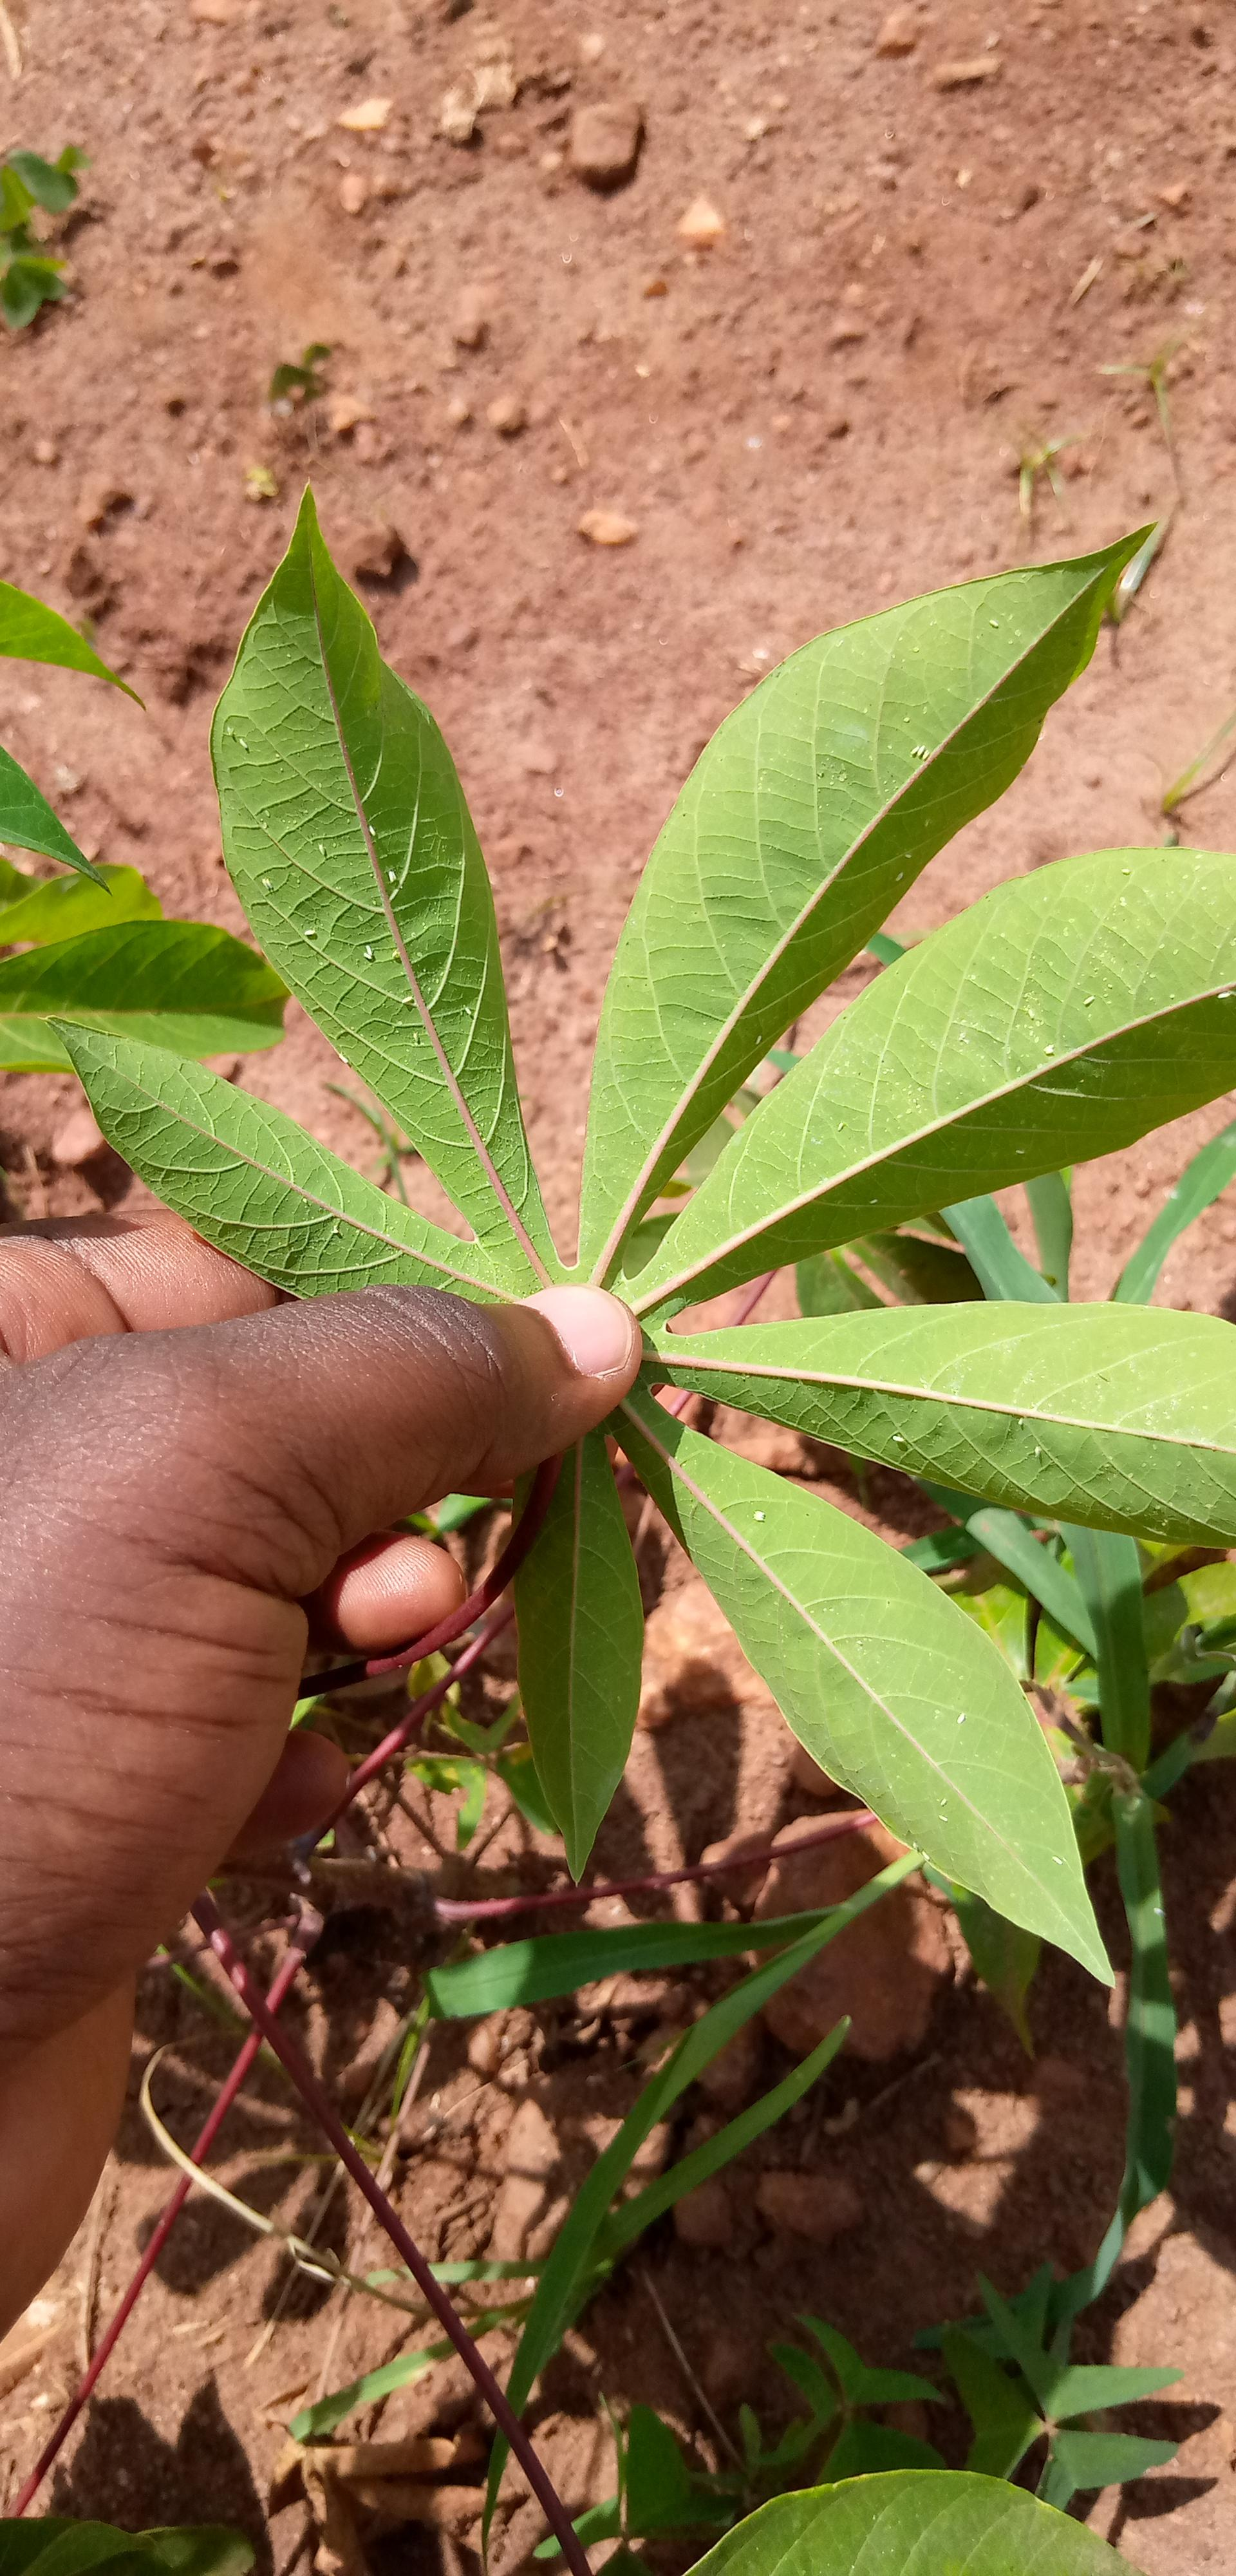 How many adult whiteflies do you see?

37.